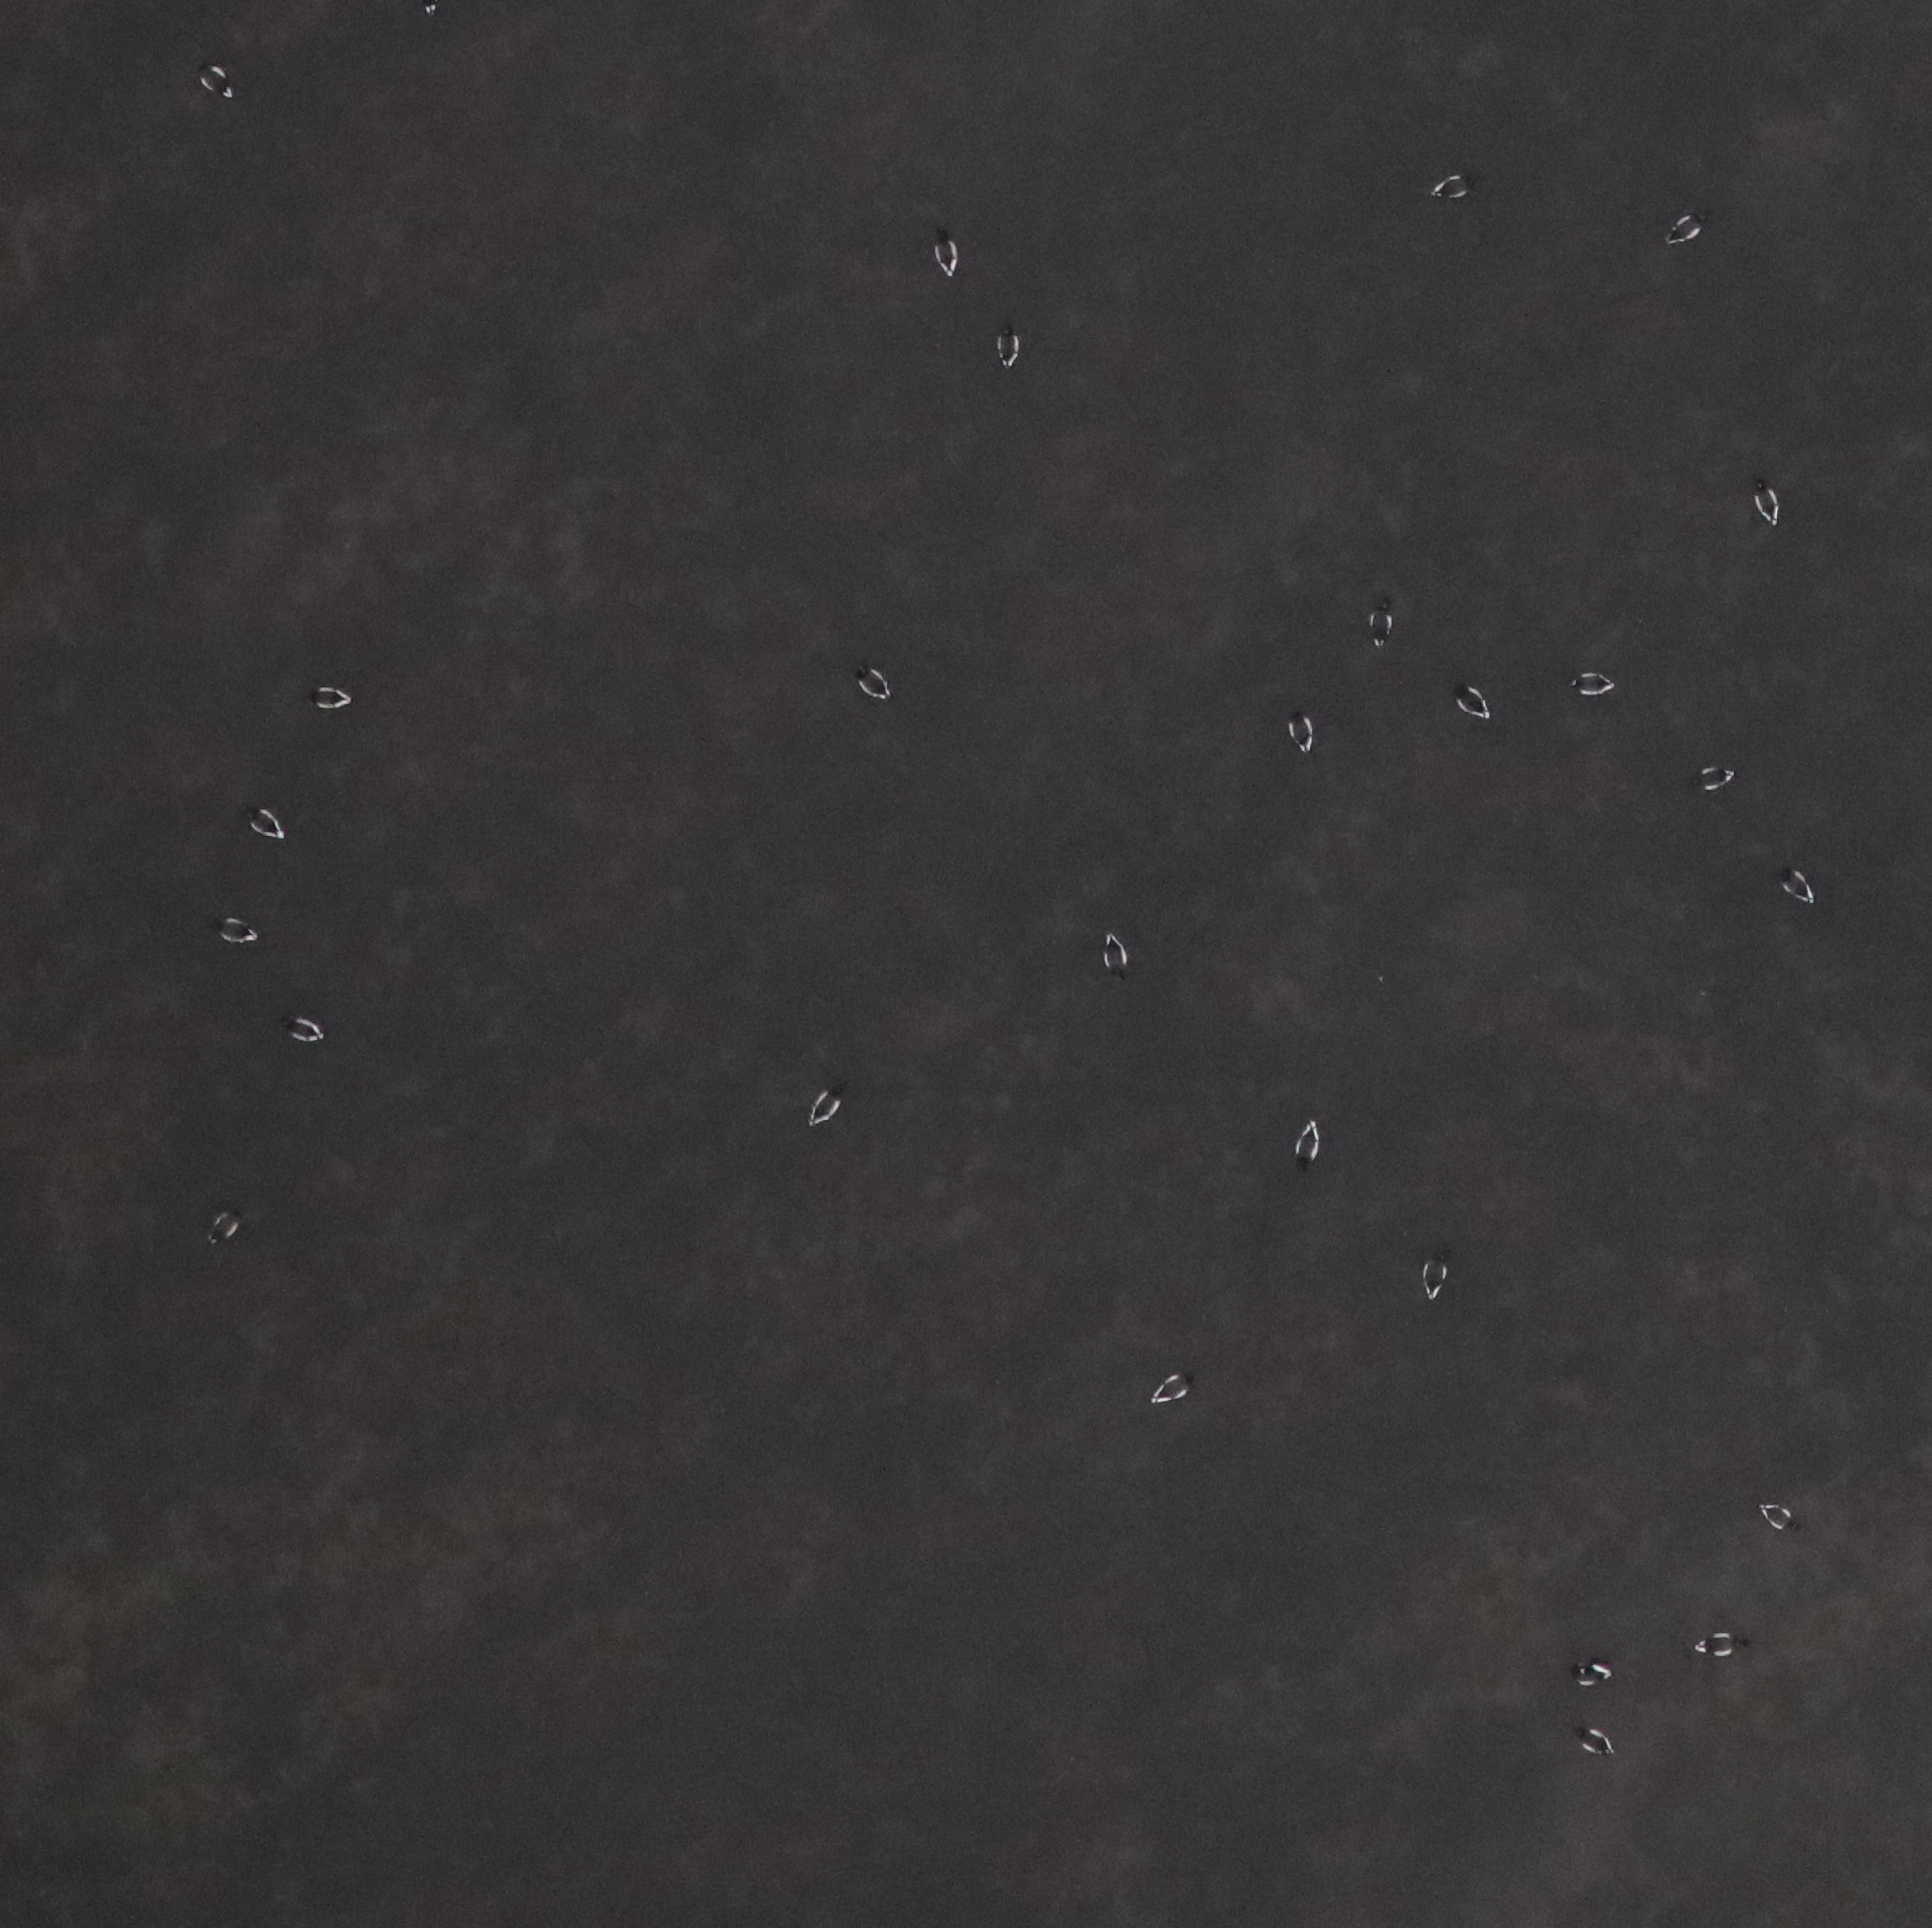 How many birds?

27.